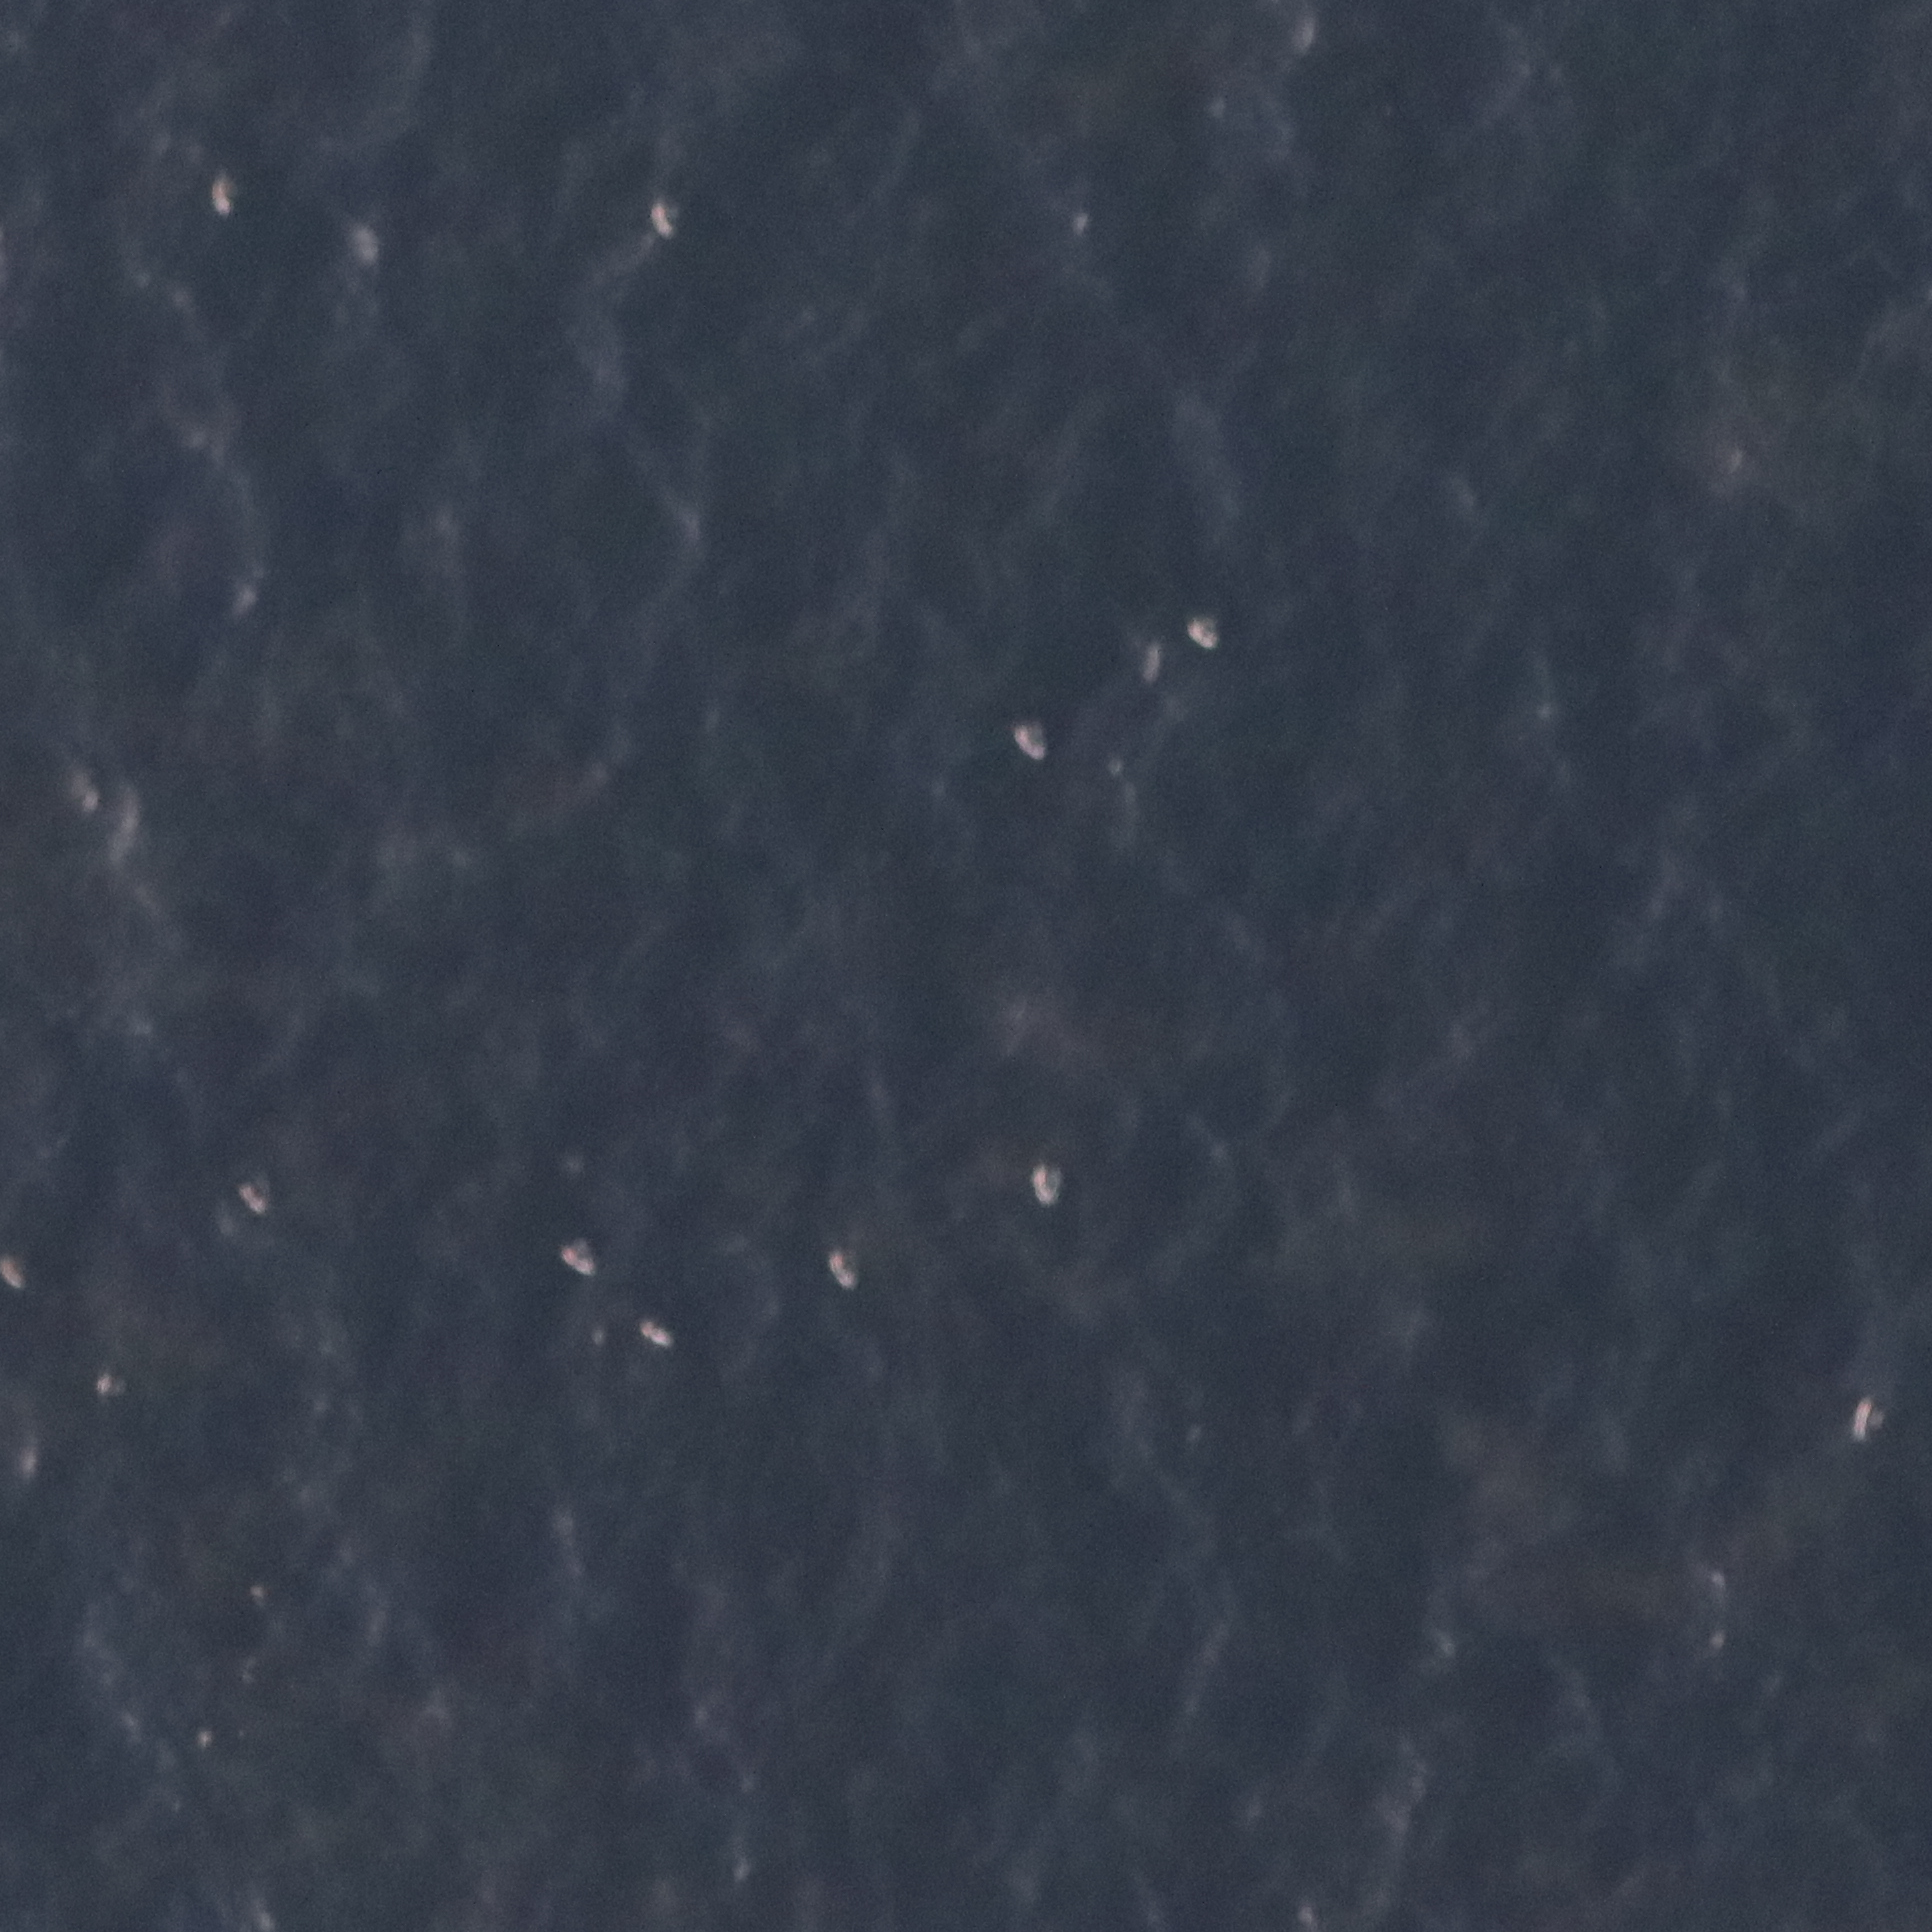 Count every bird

11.